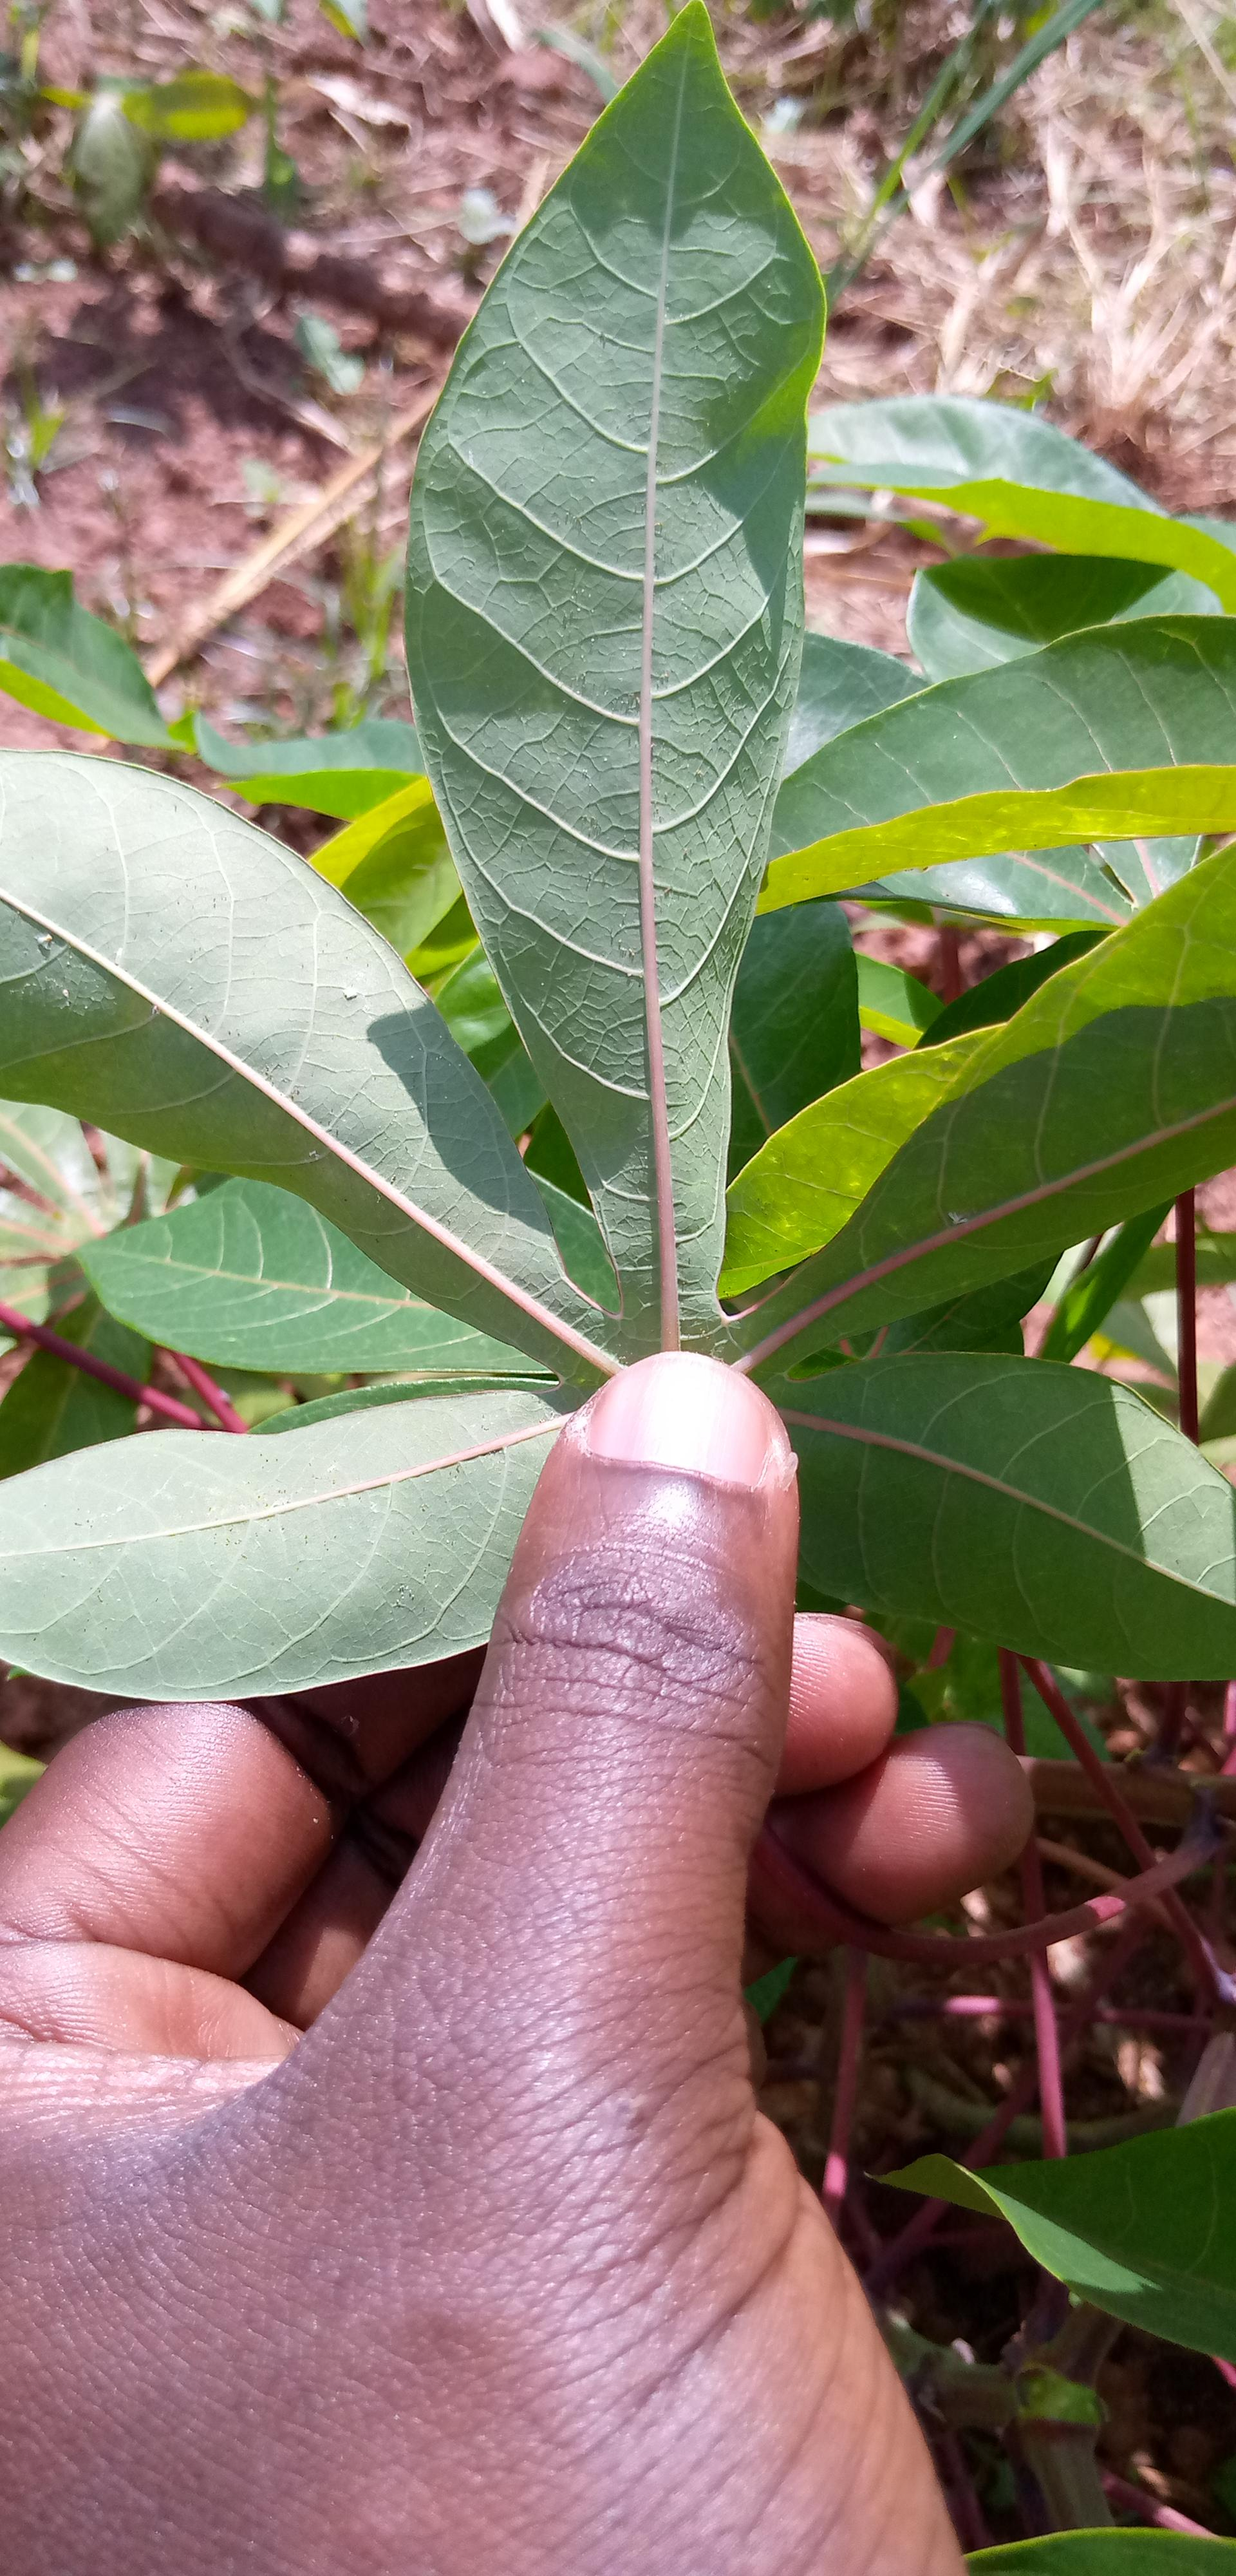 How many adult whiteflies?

2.